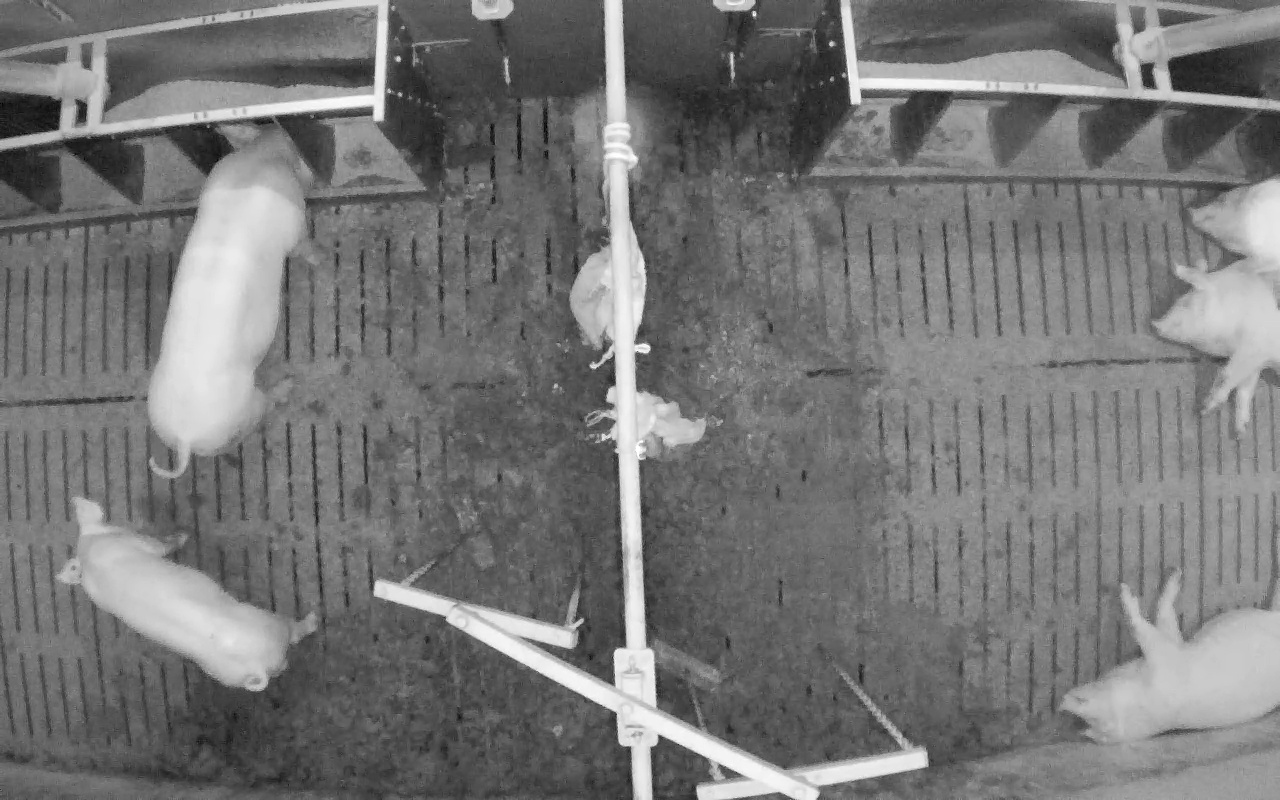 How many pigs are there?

5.